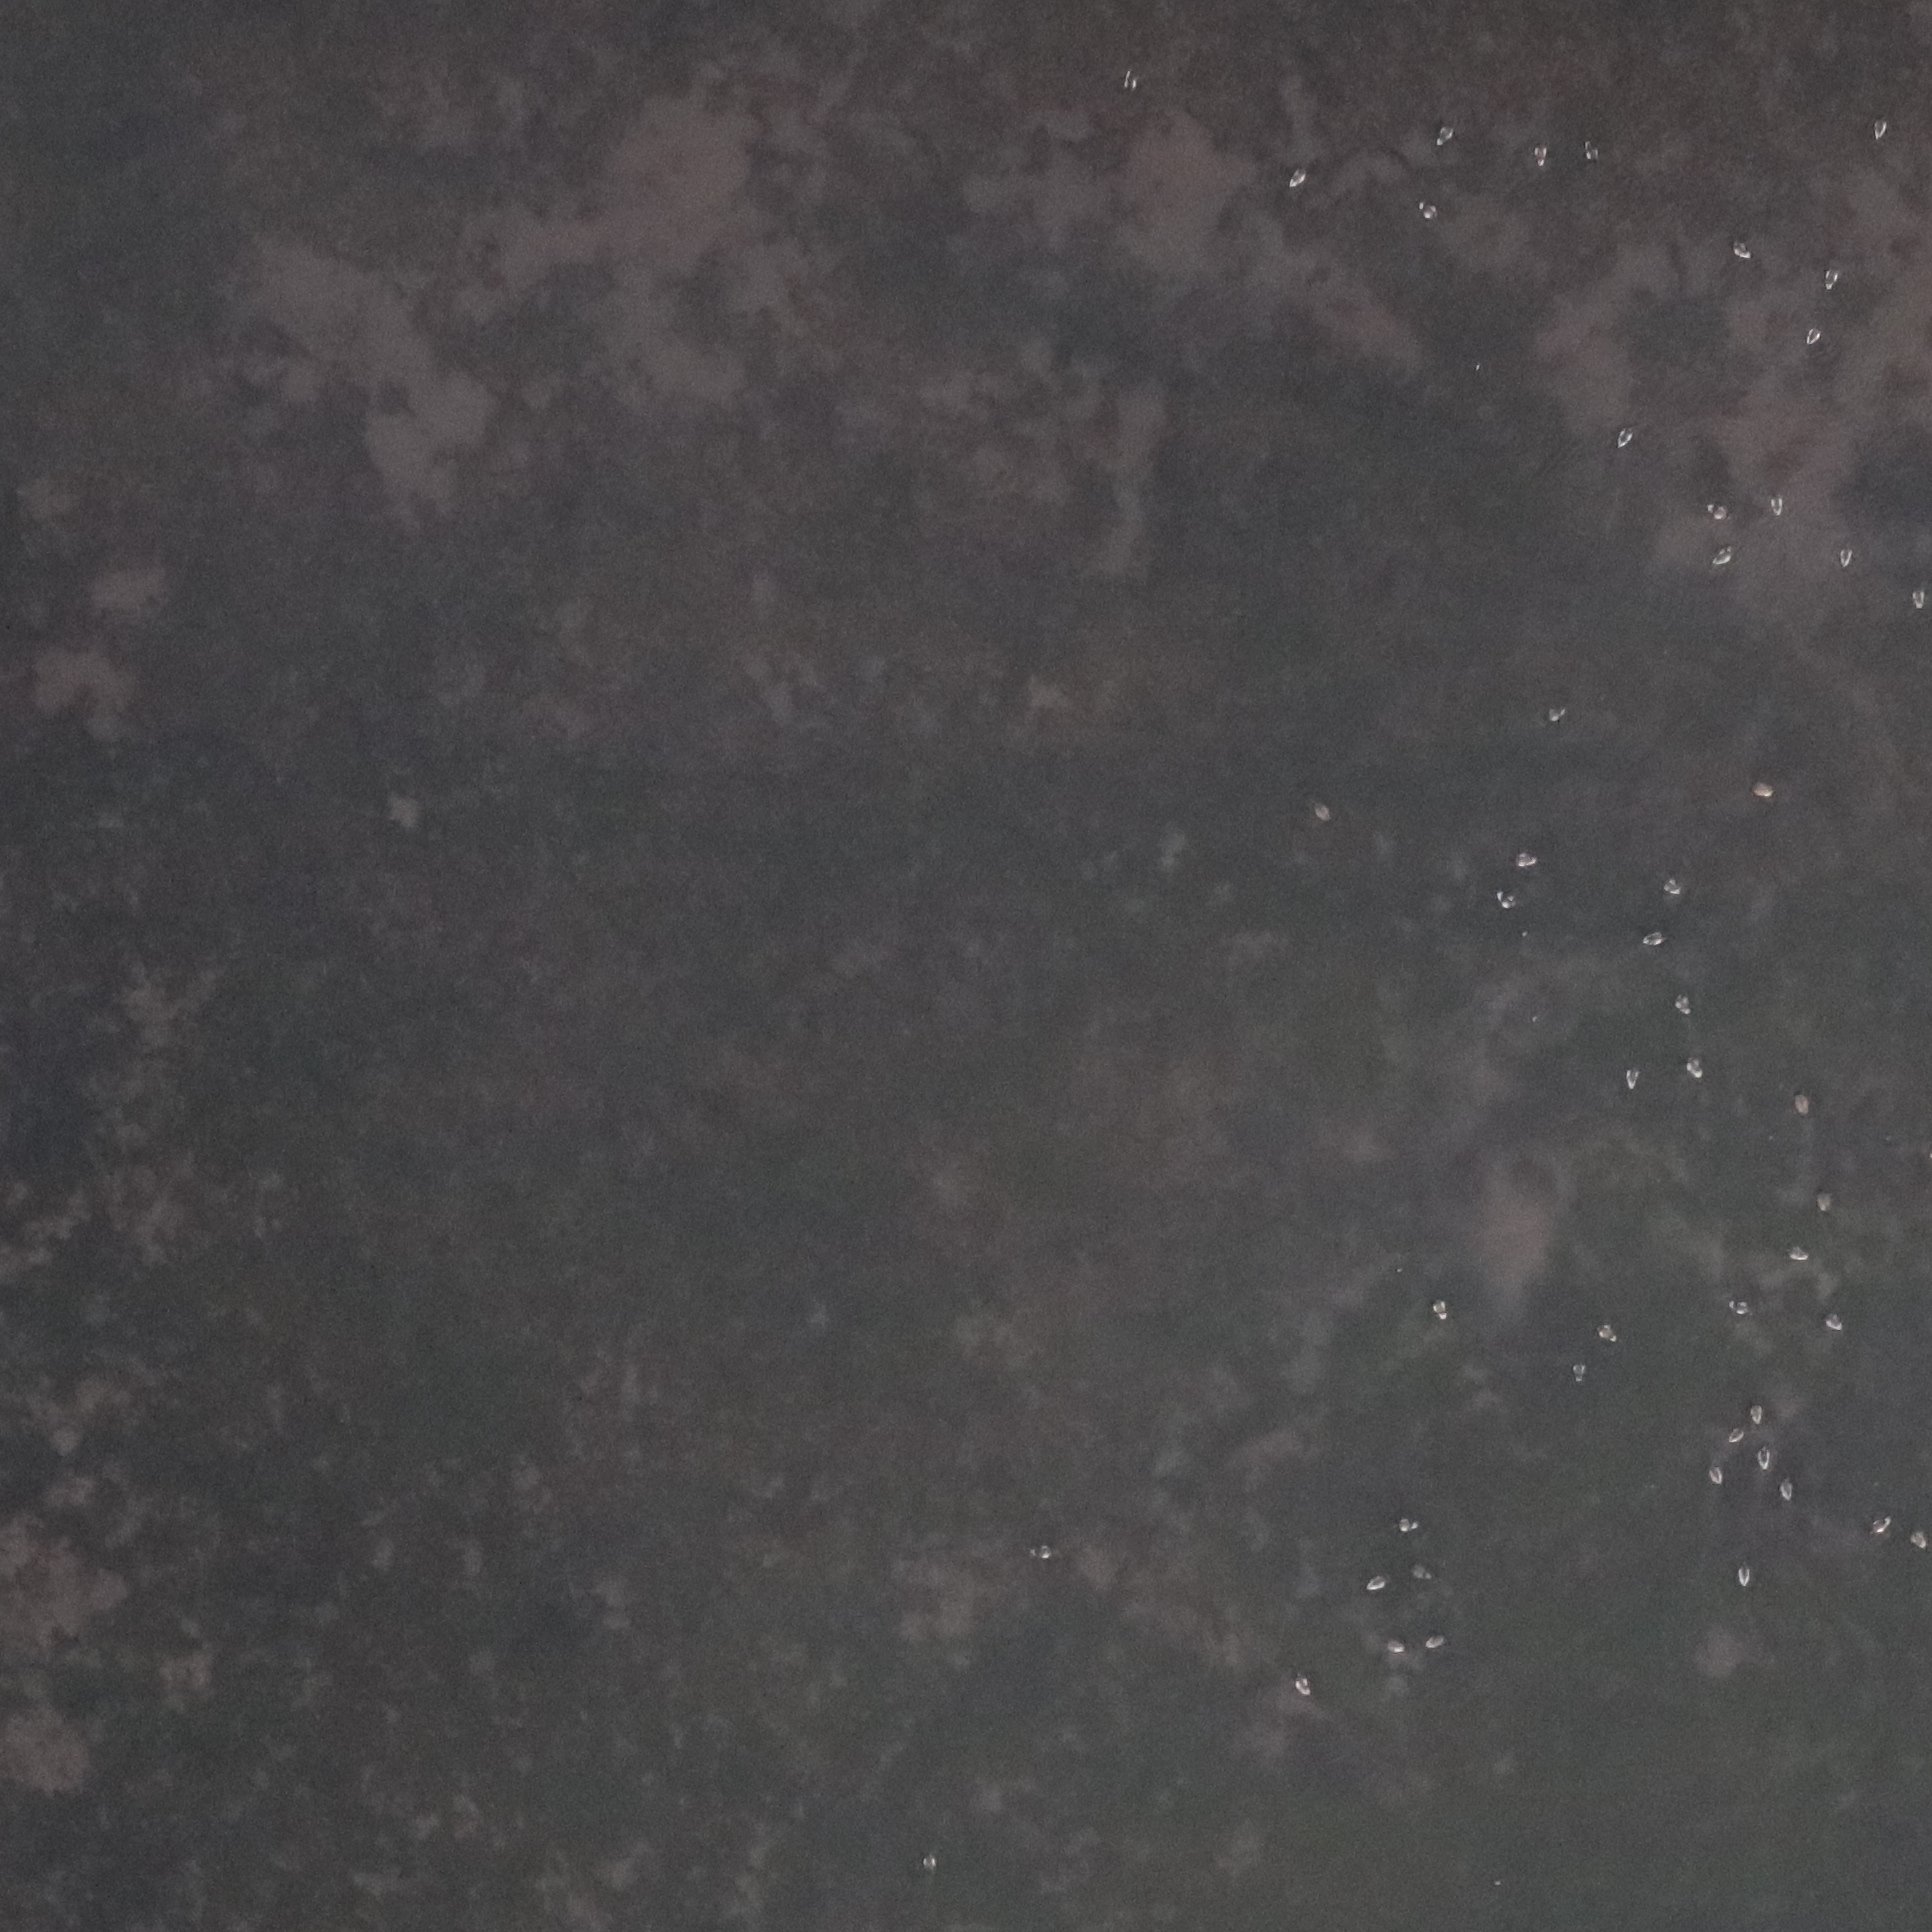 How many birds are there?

49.